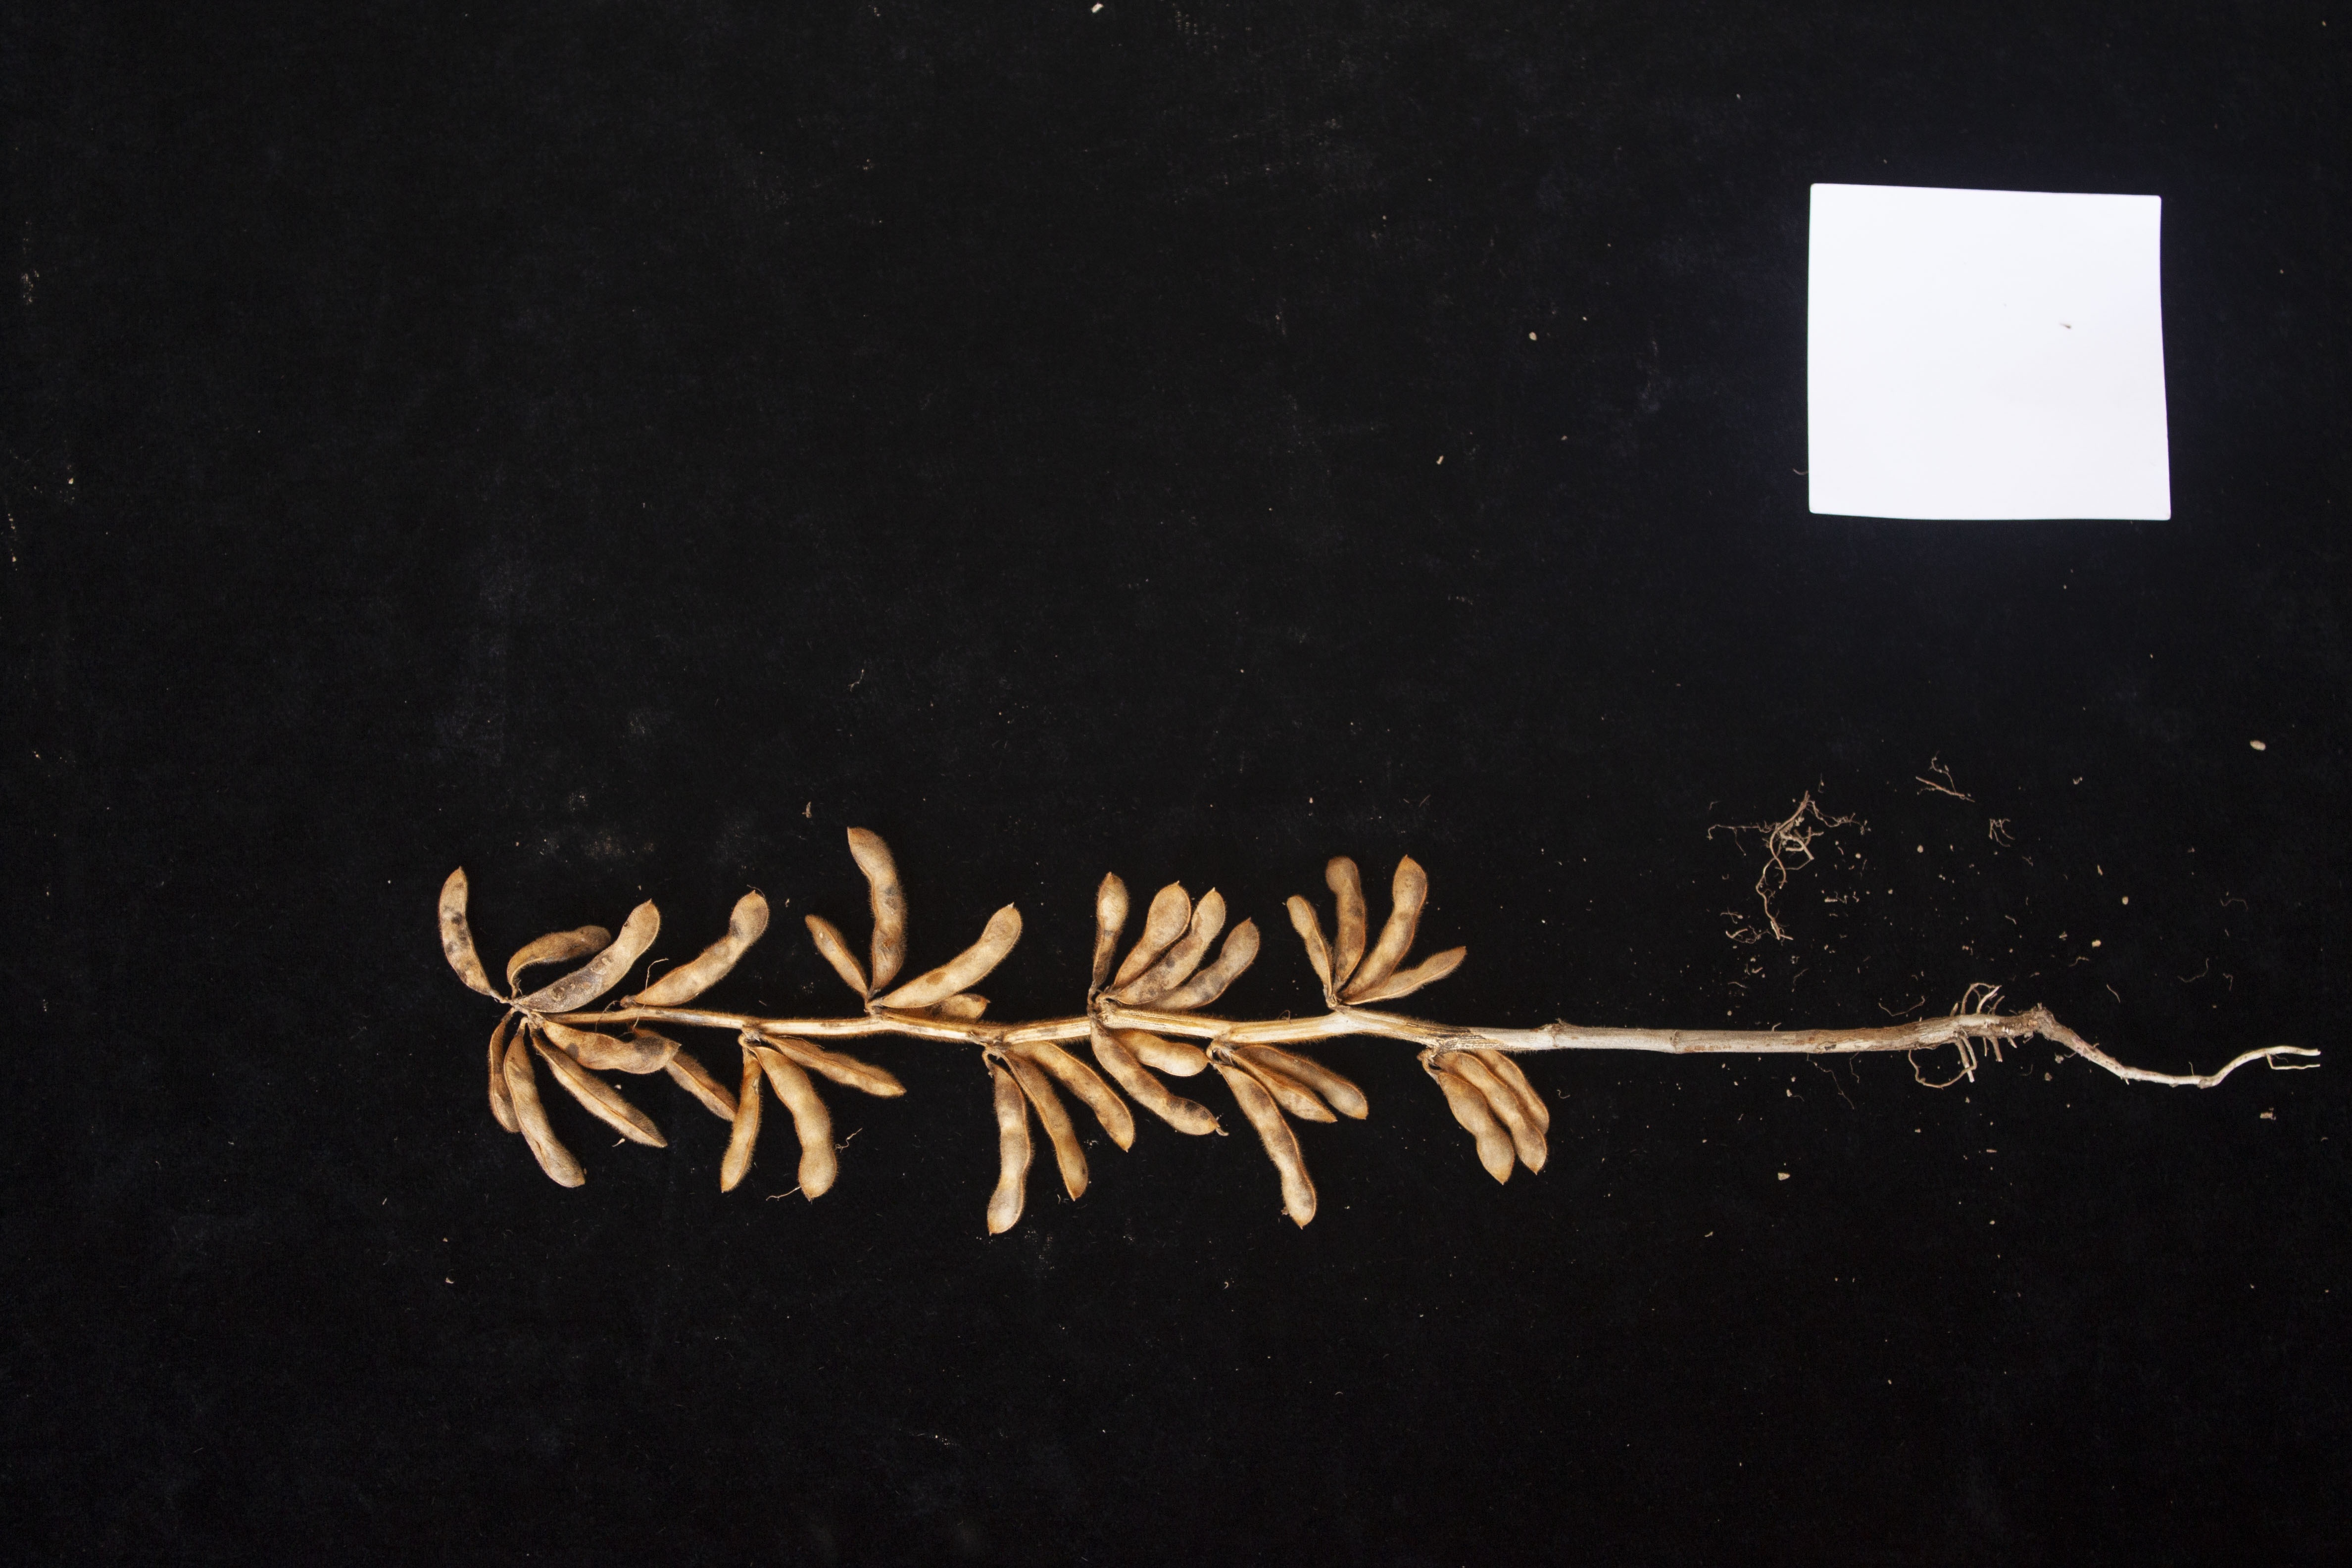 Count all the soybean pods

34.